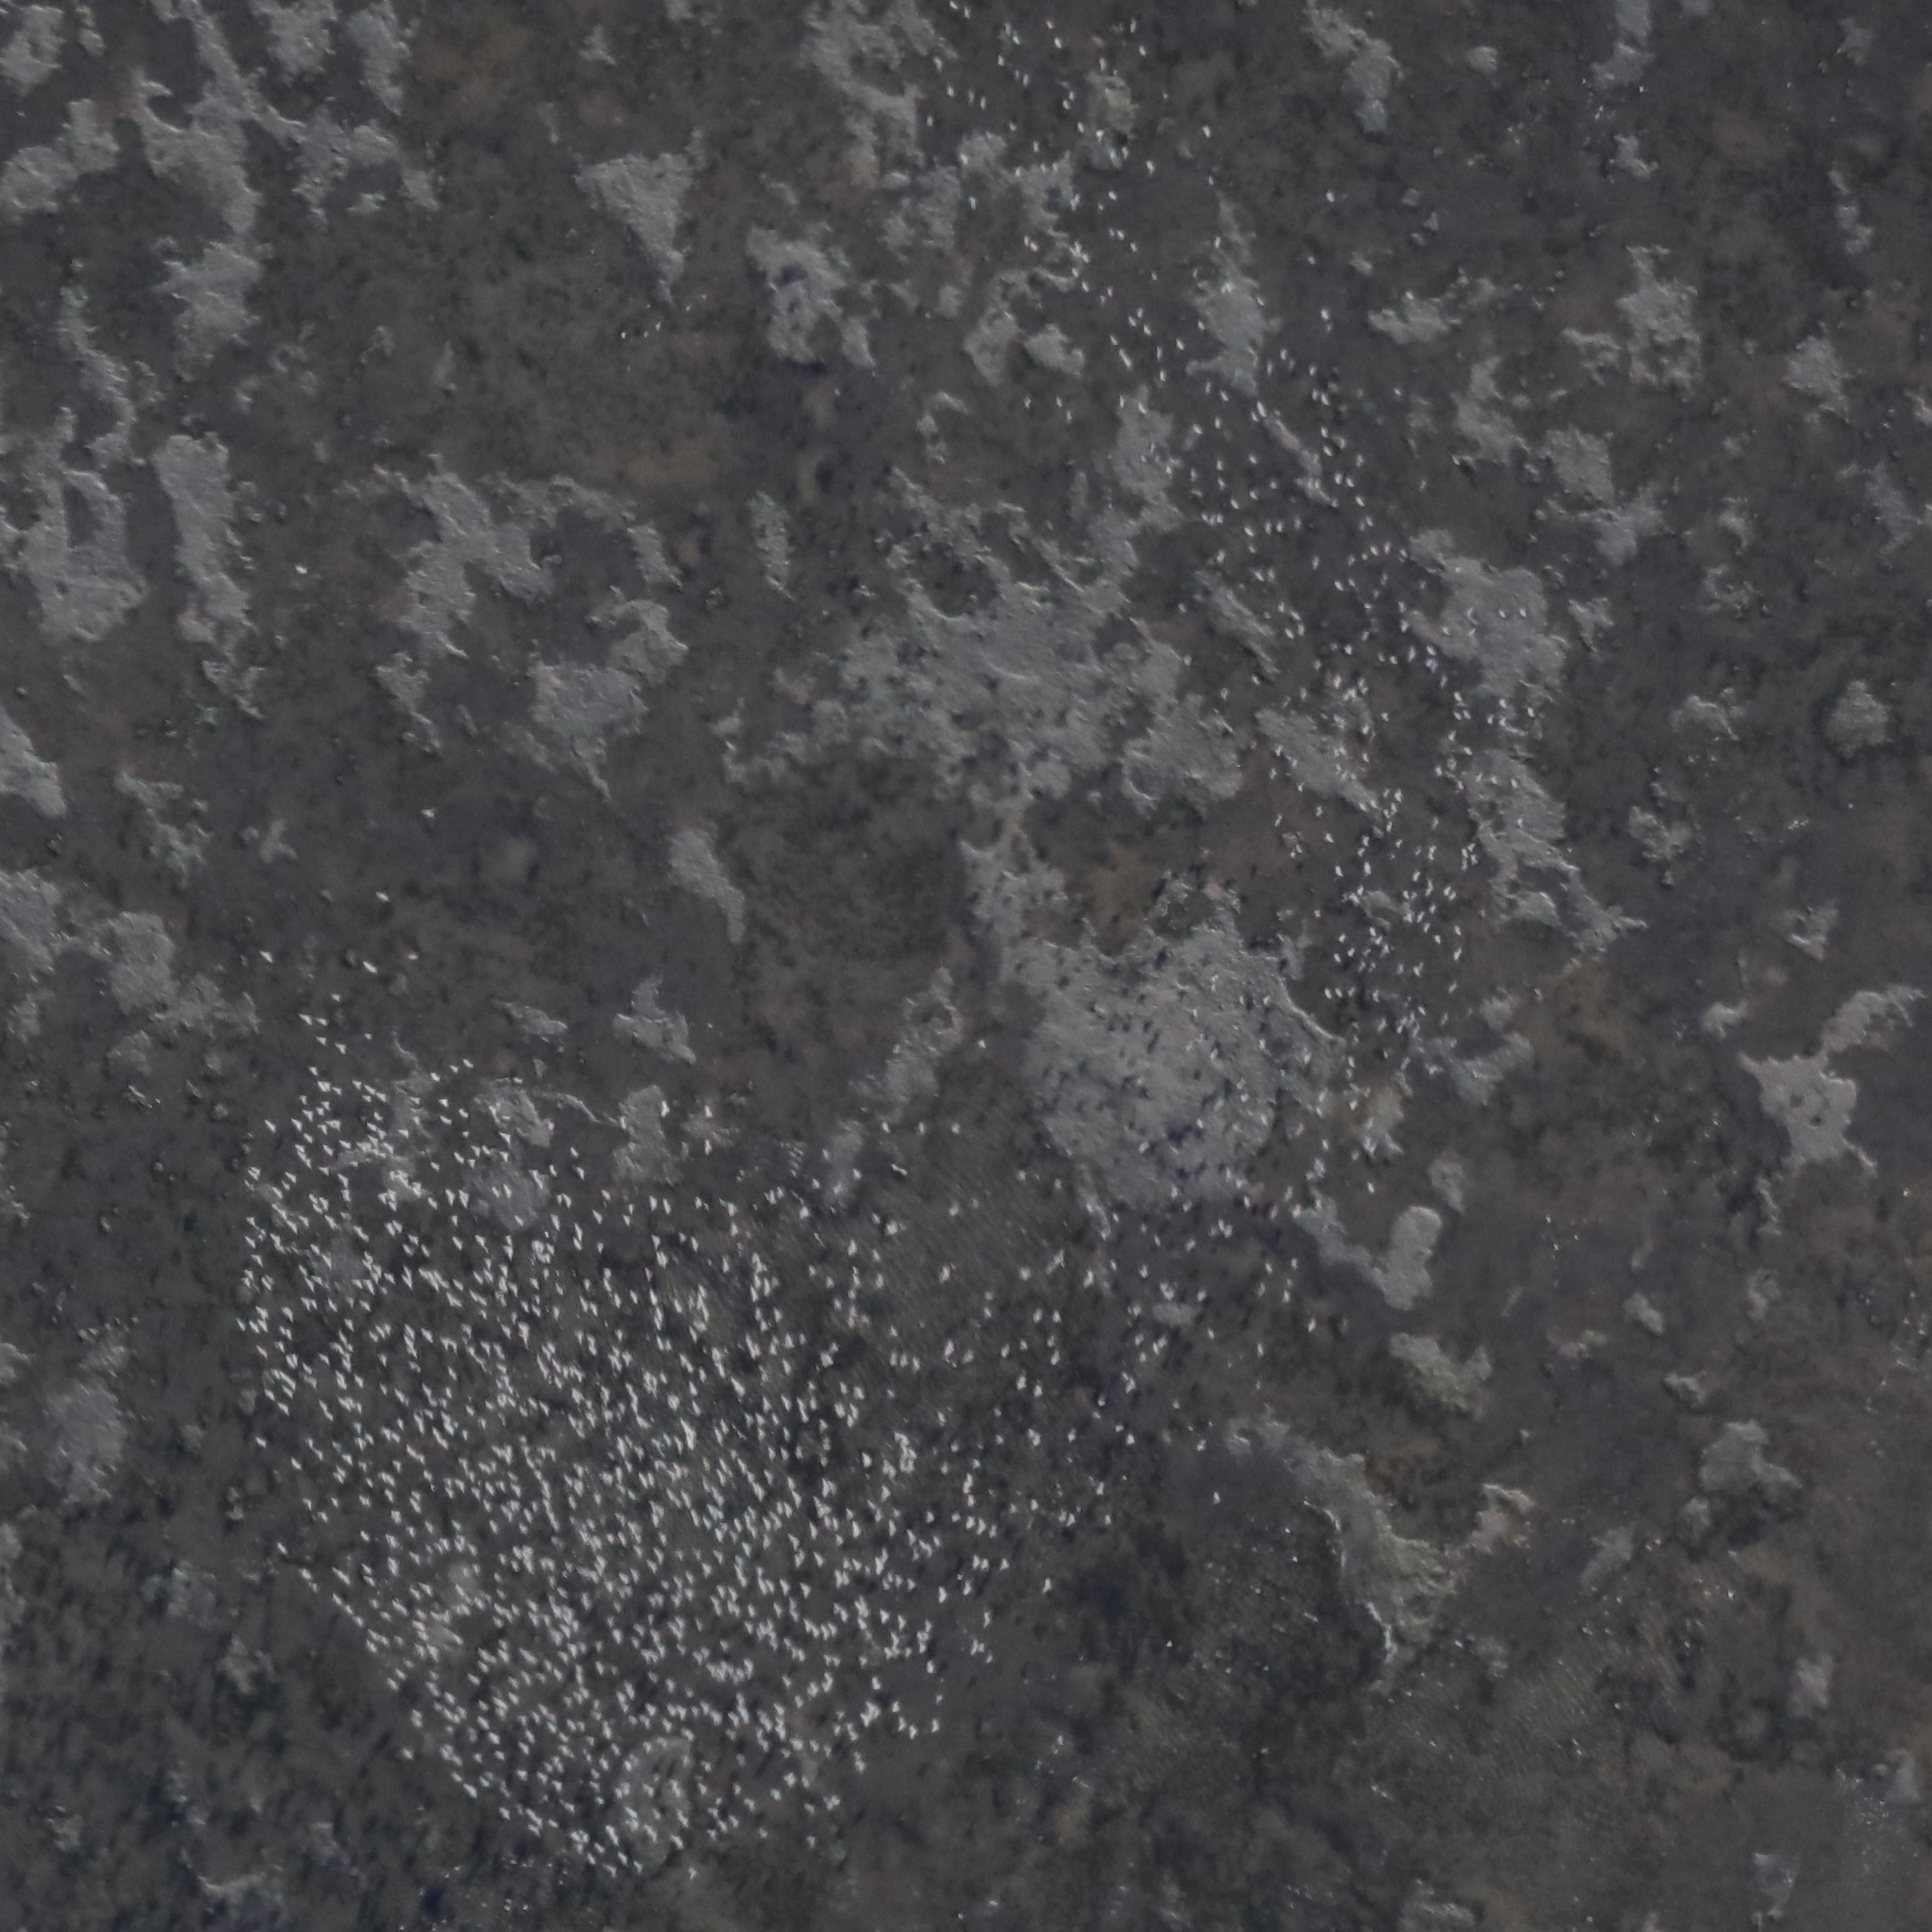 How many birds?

1422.